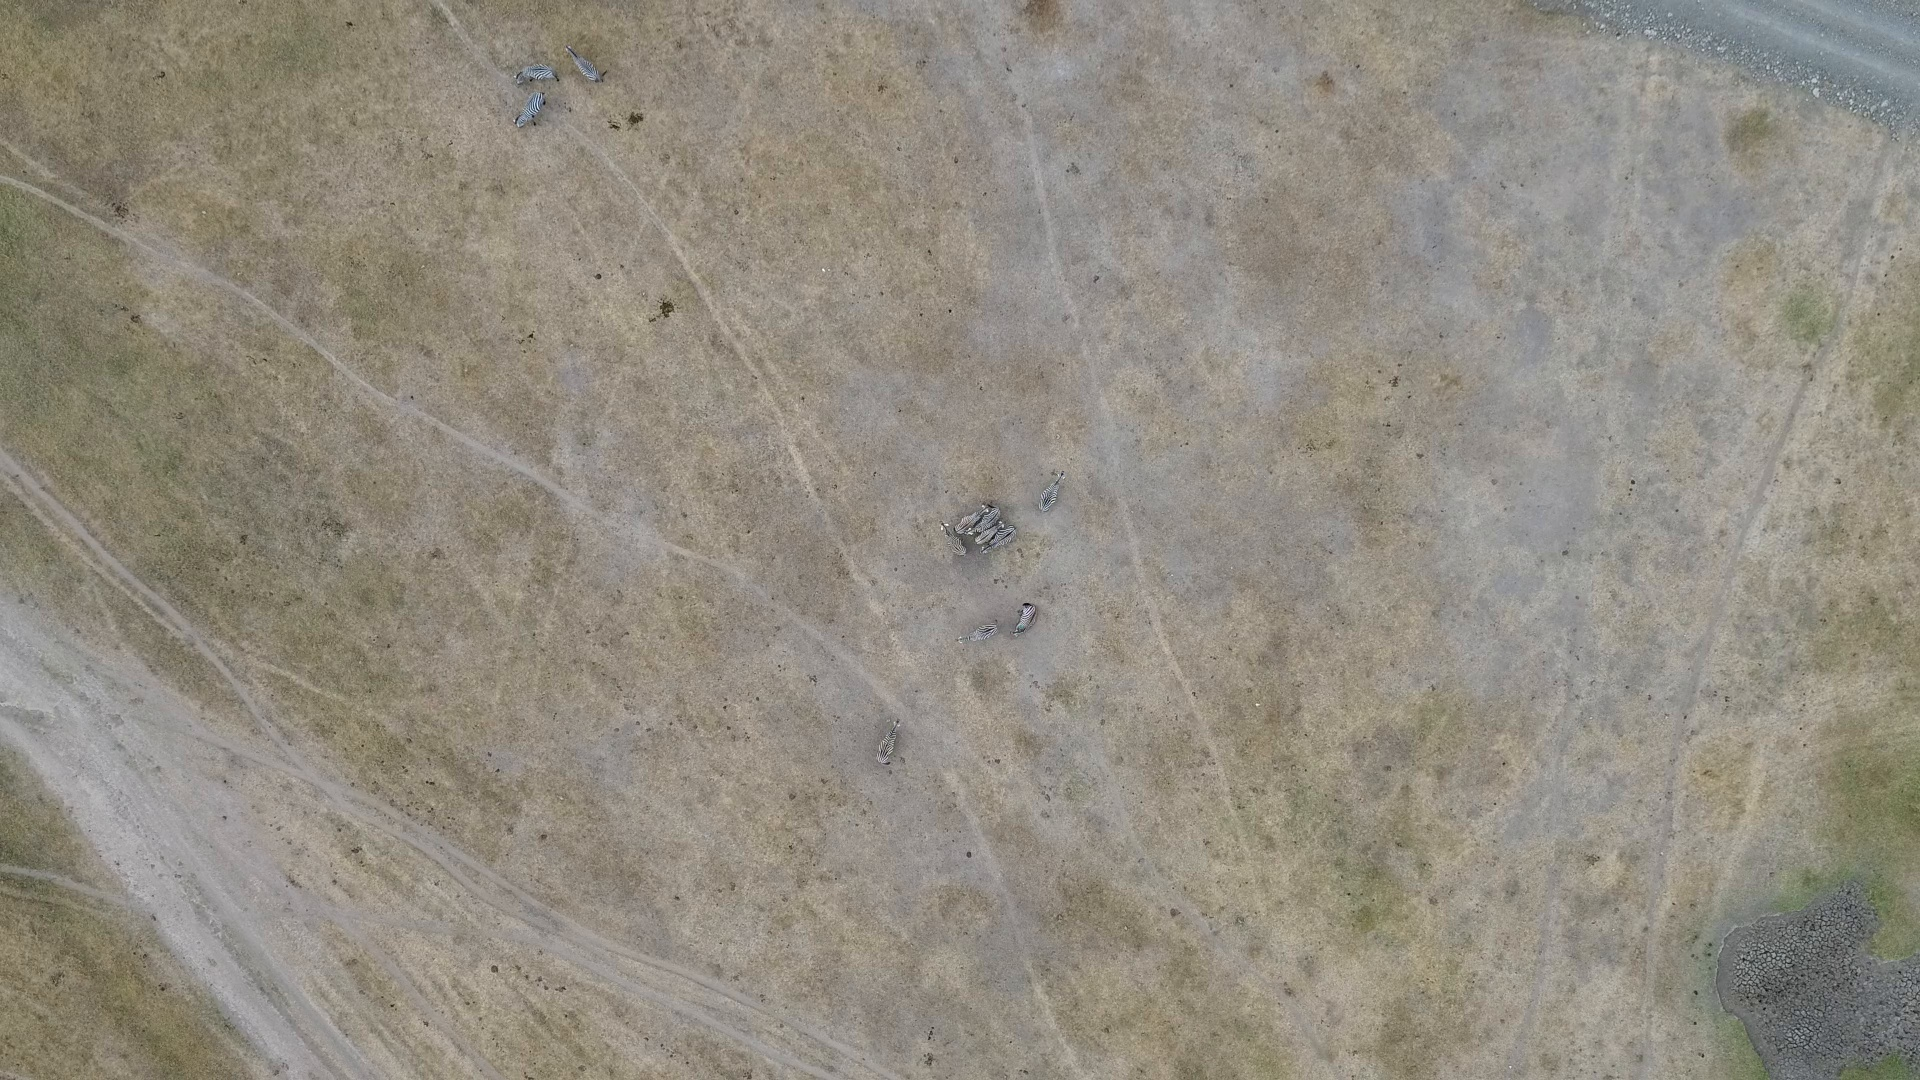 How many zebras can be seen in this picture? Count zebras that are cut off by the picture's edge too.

12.